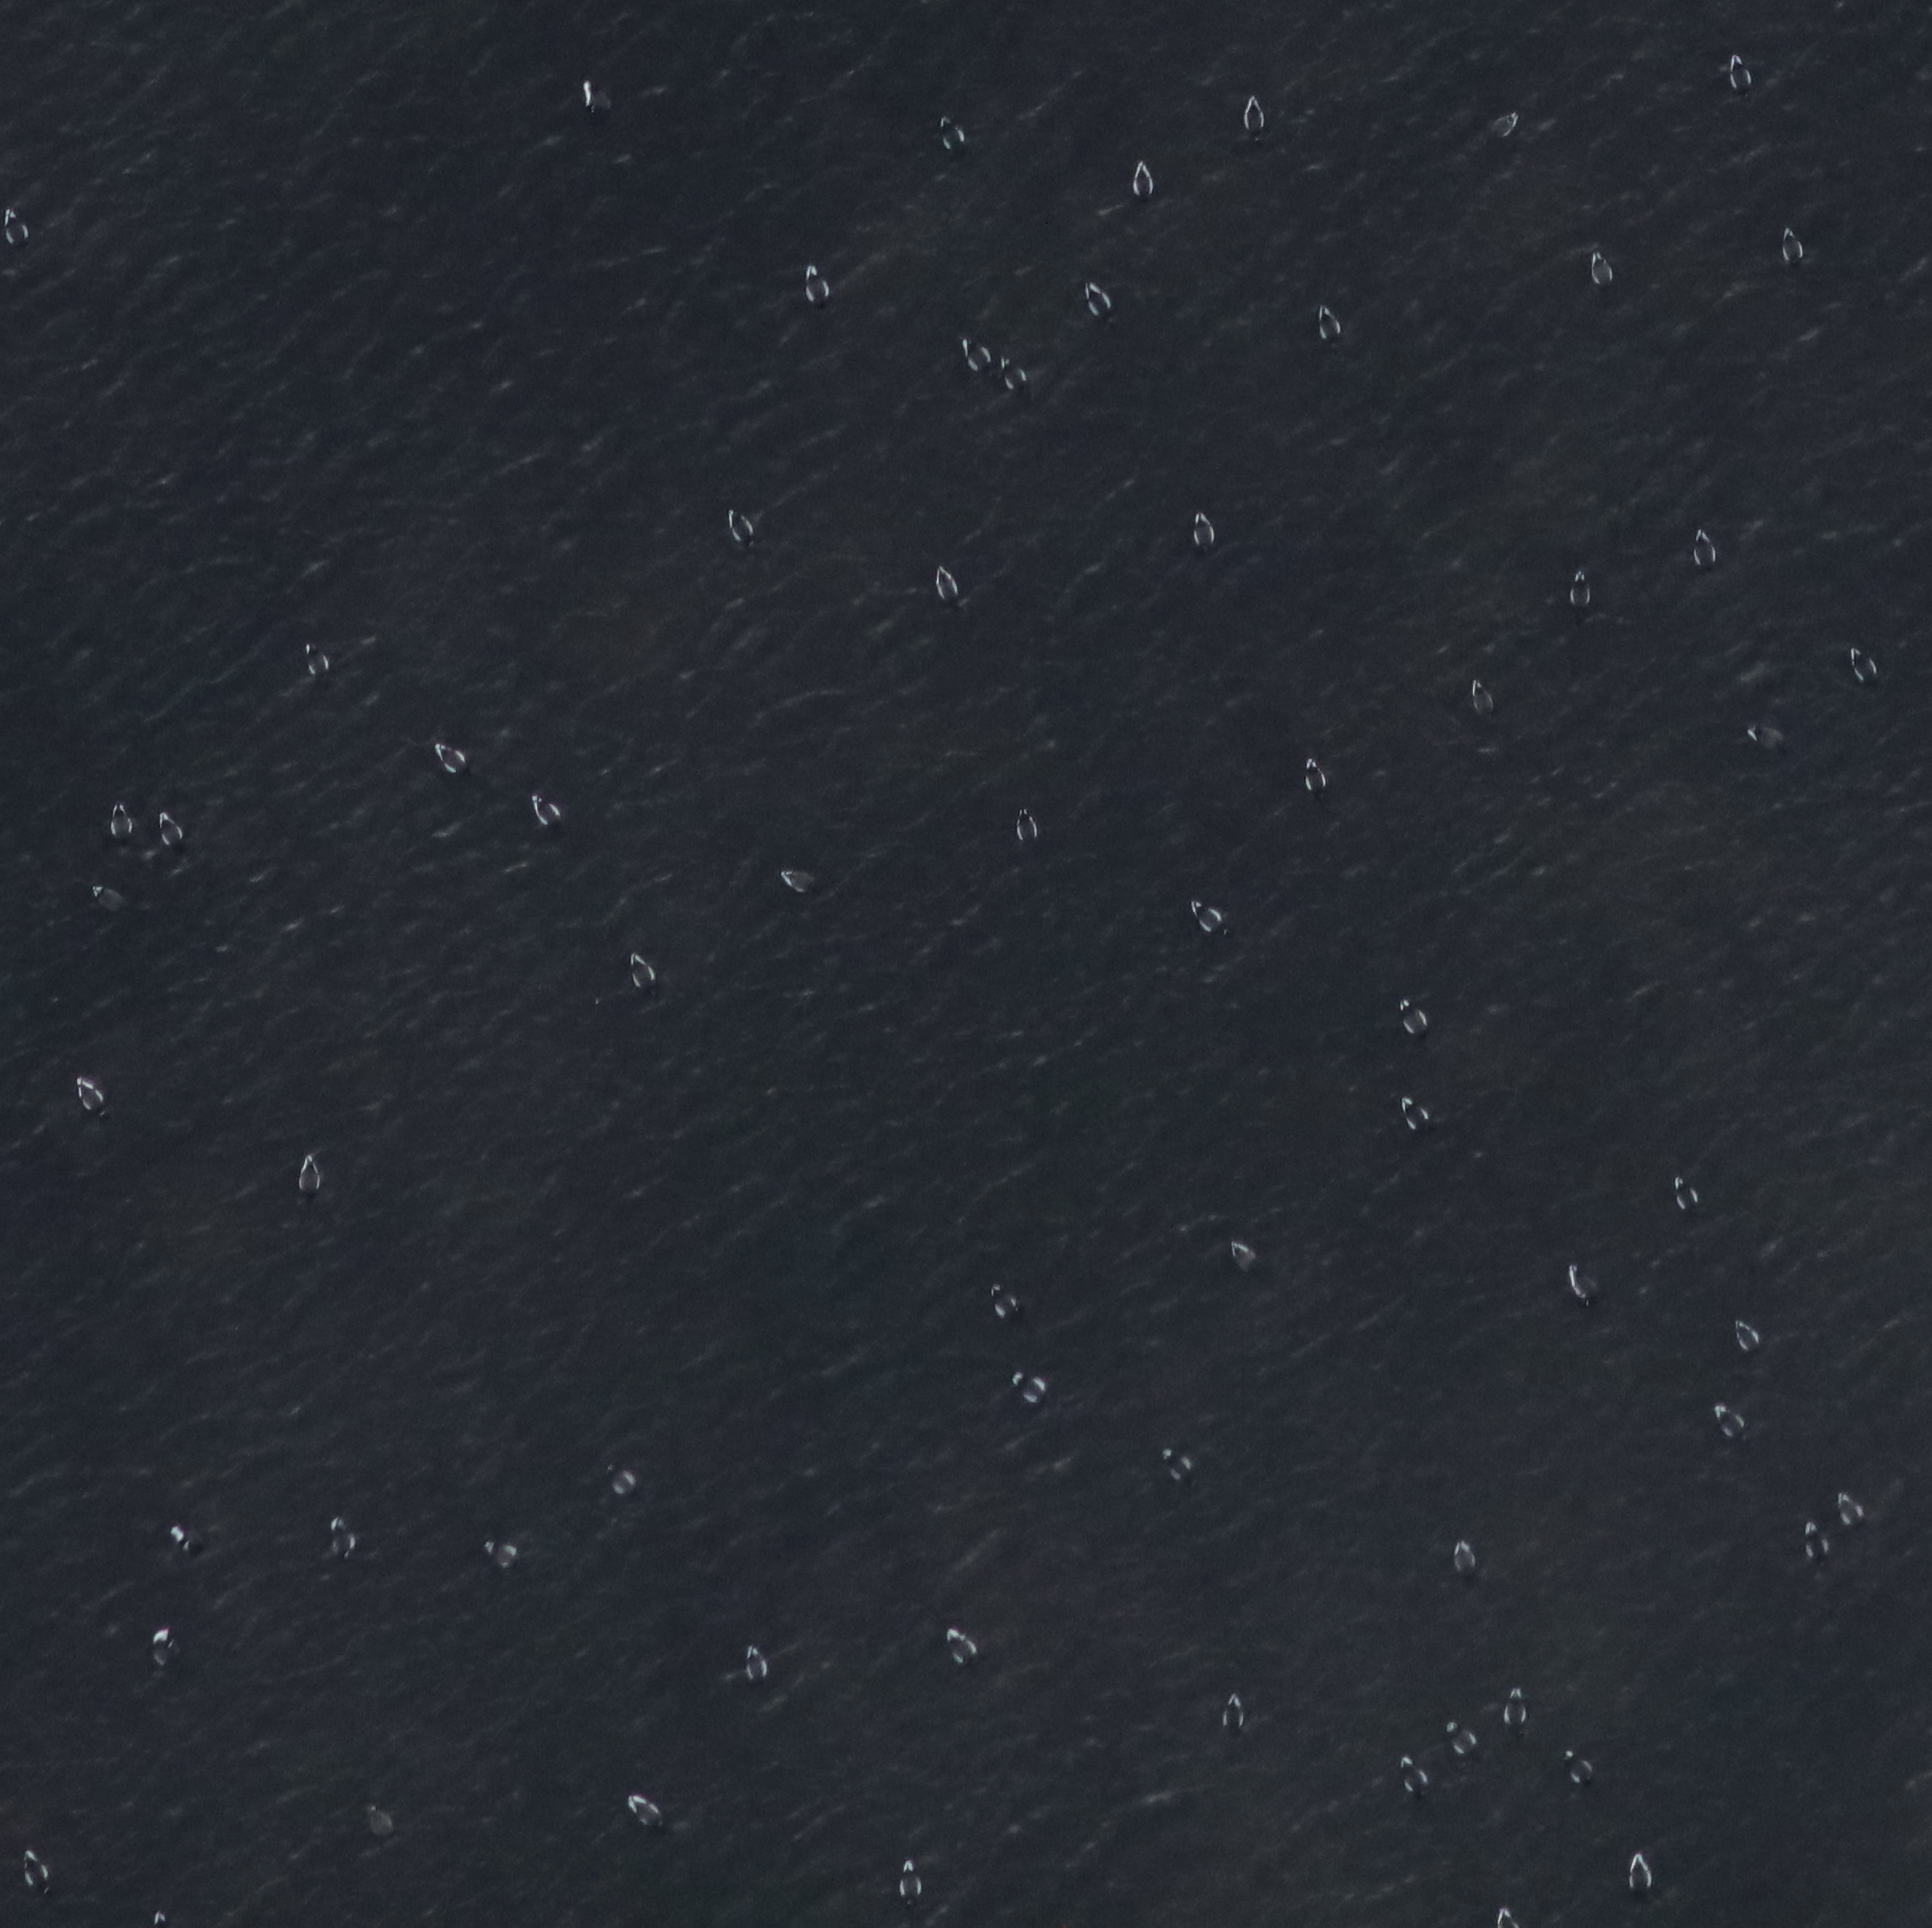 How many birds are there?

66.